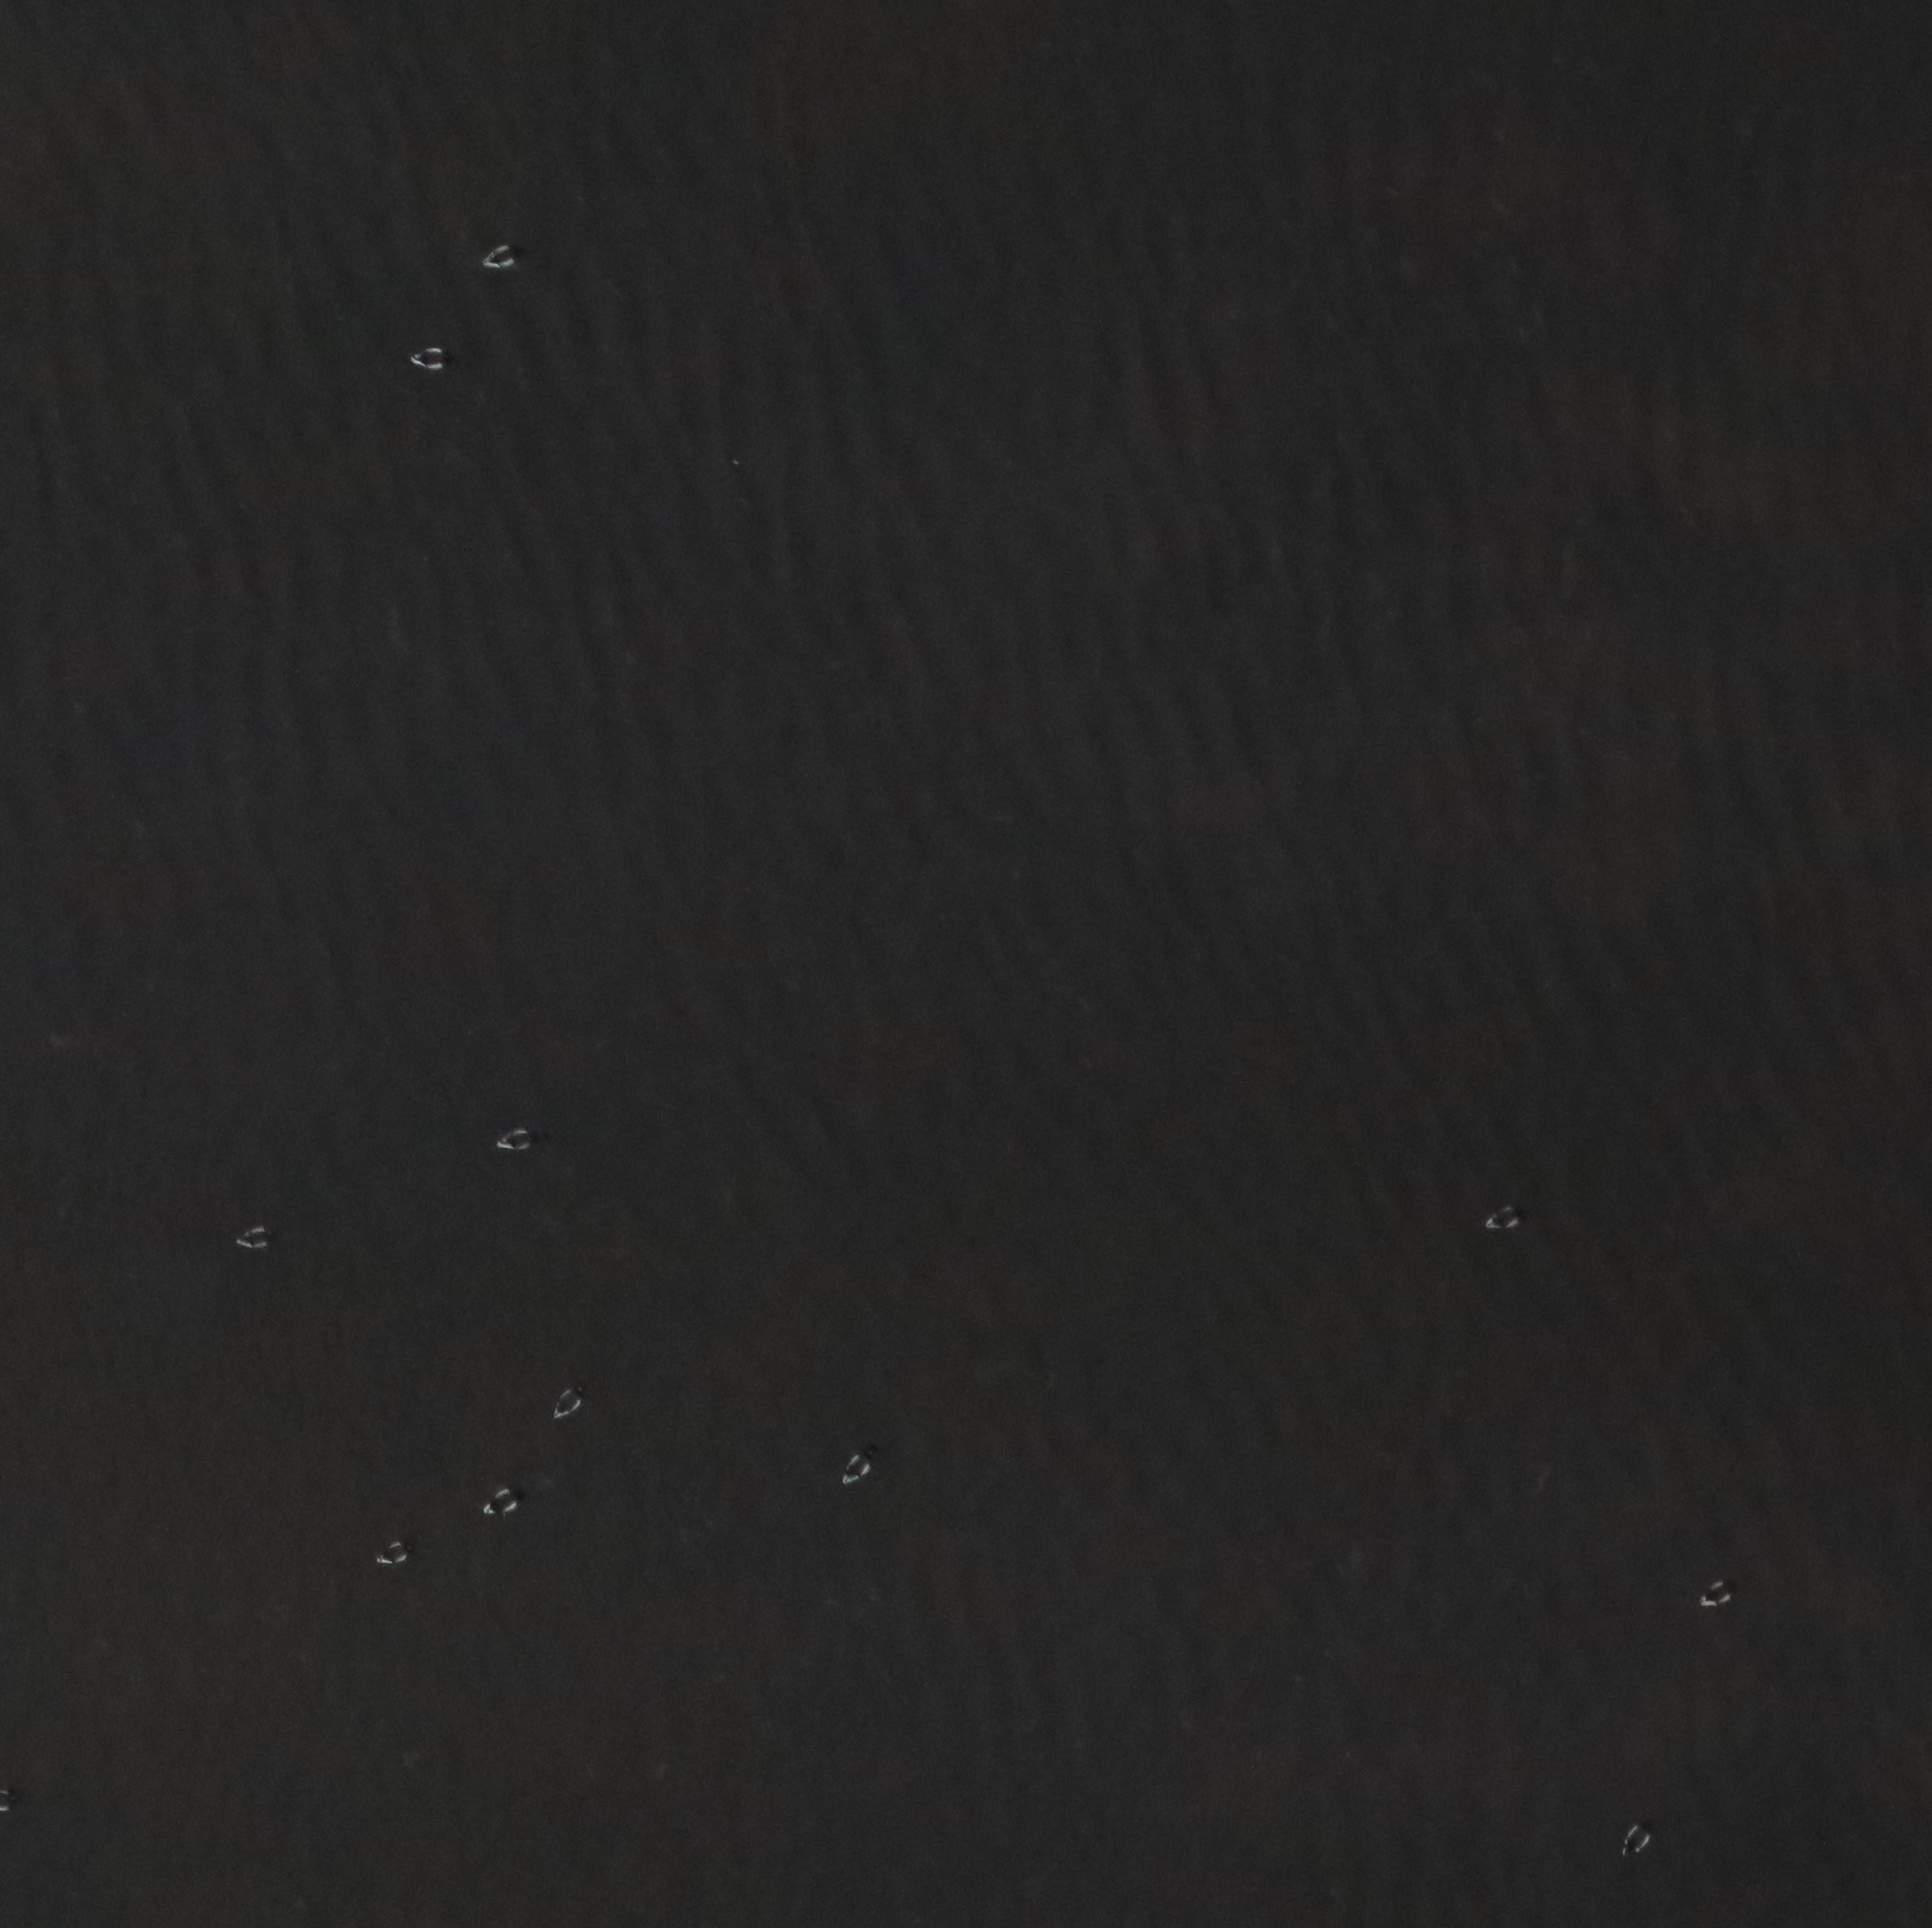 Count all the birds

11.